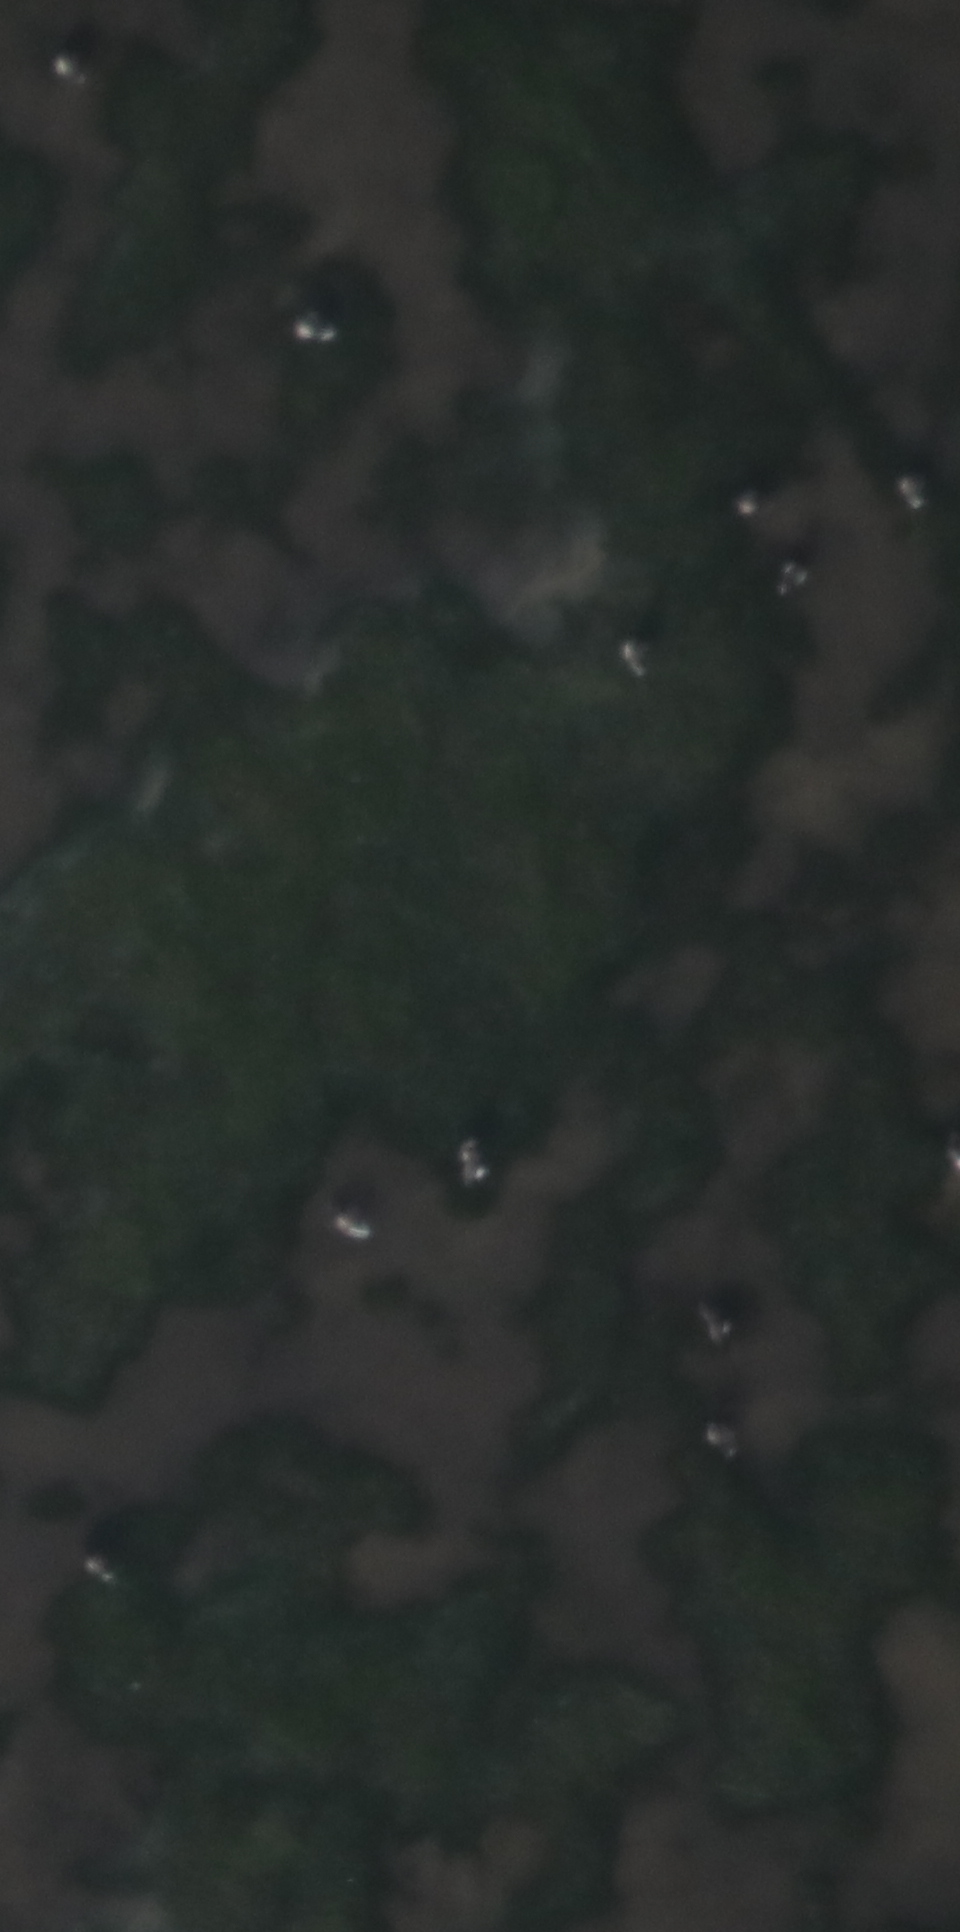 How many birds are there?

11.